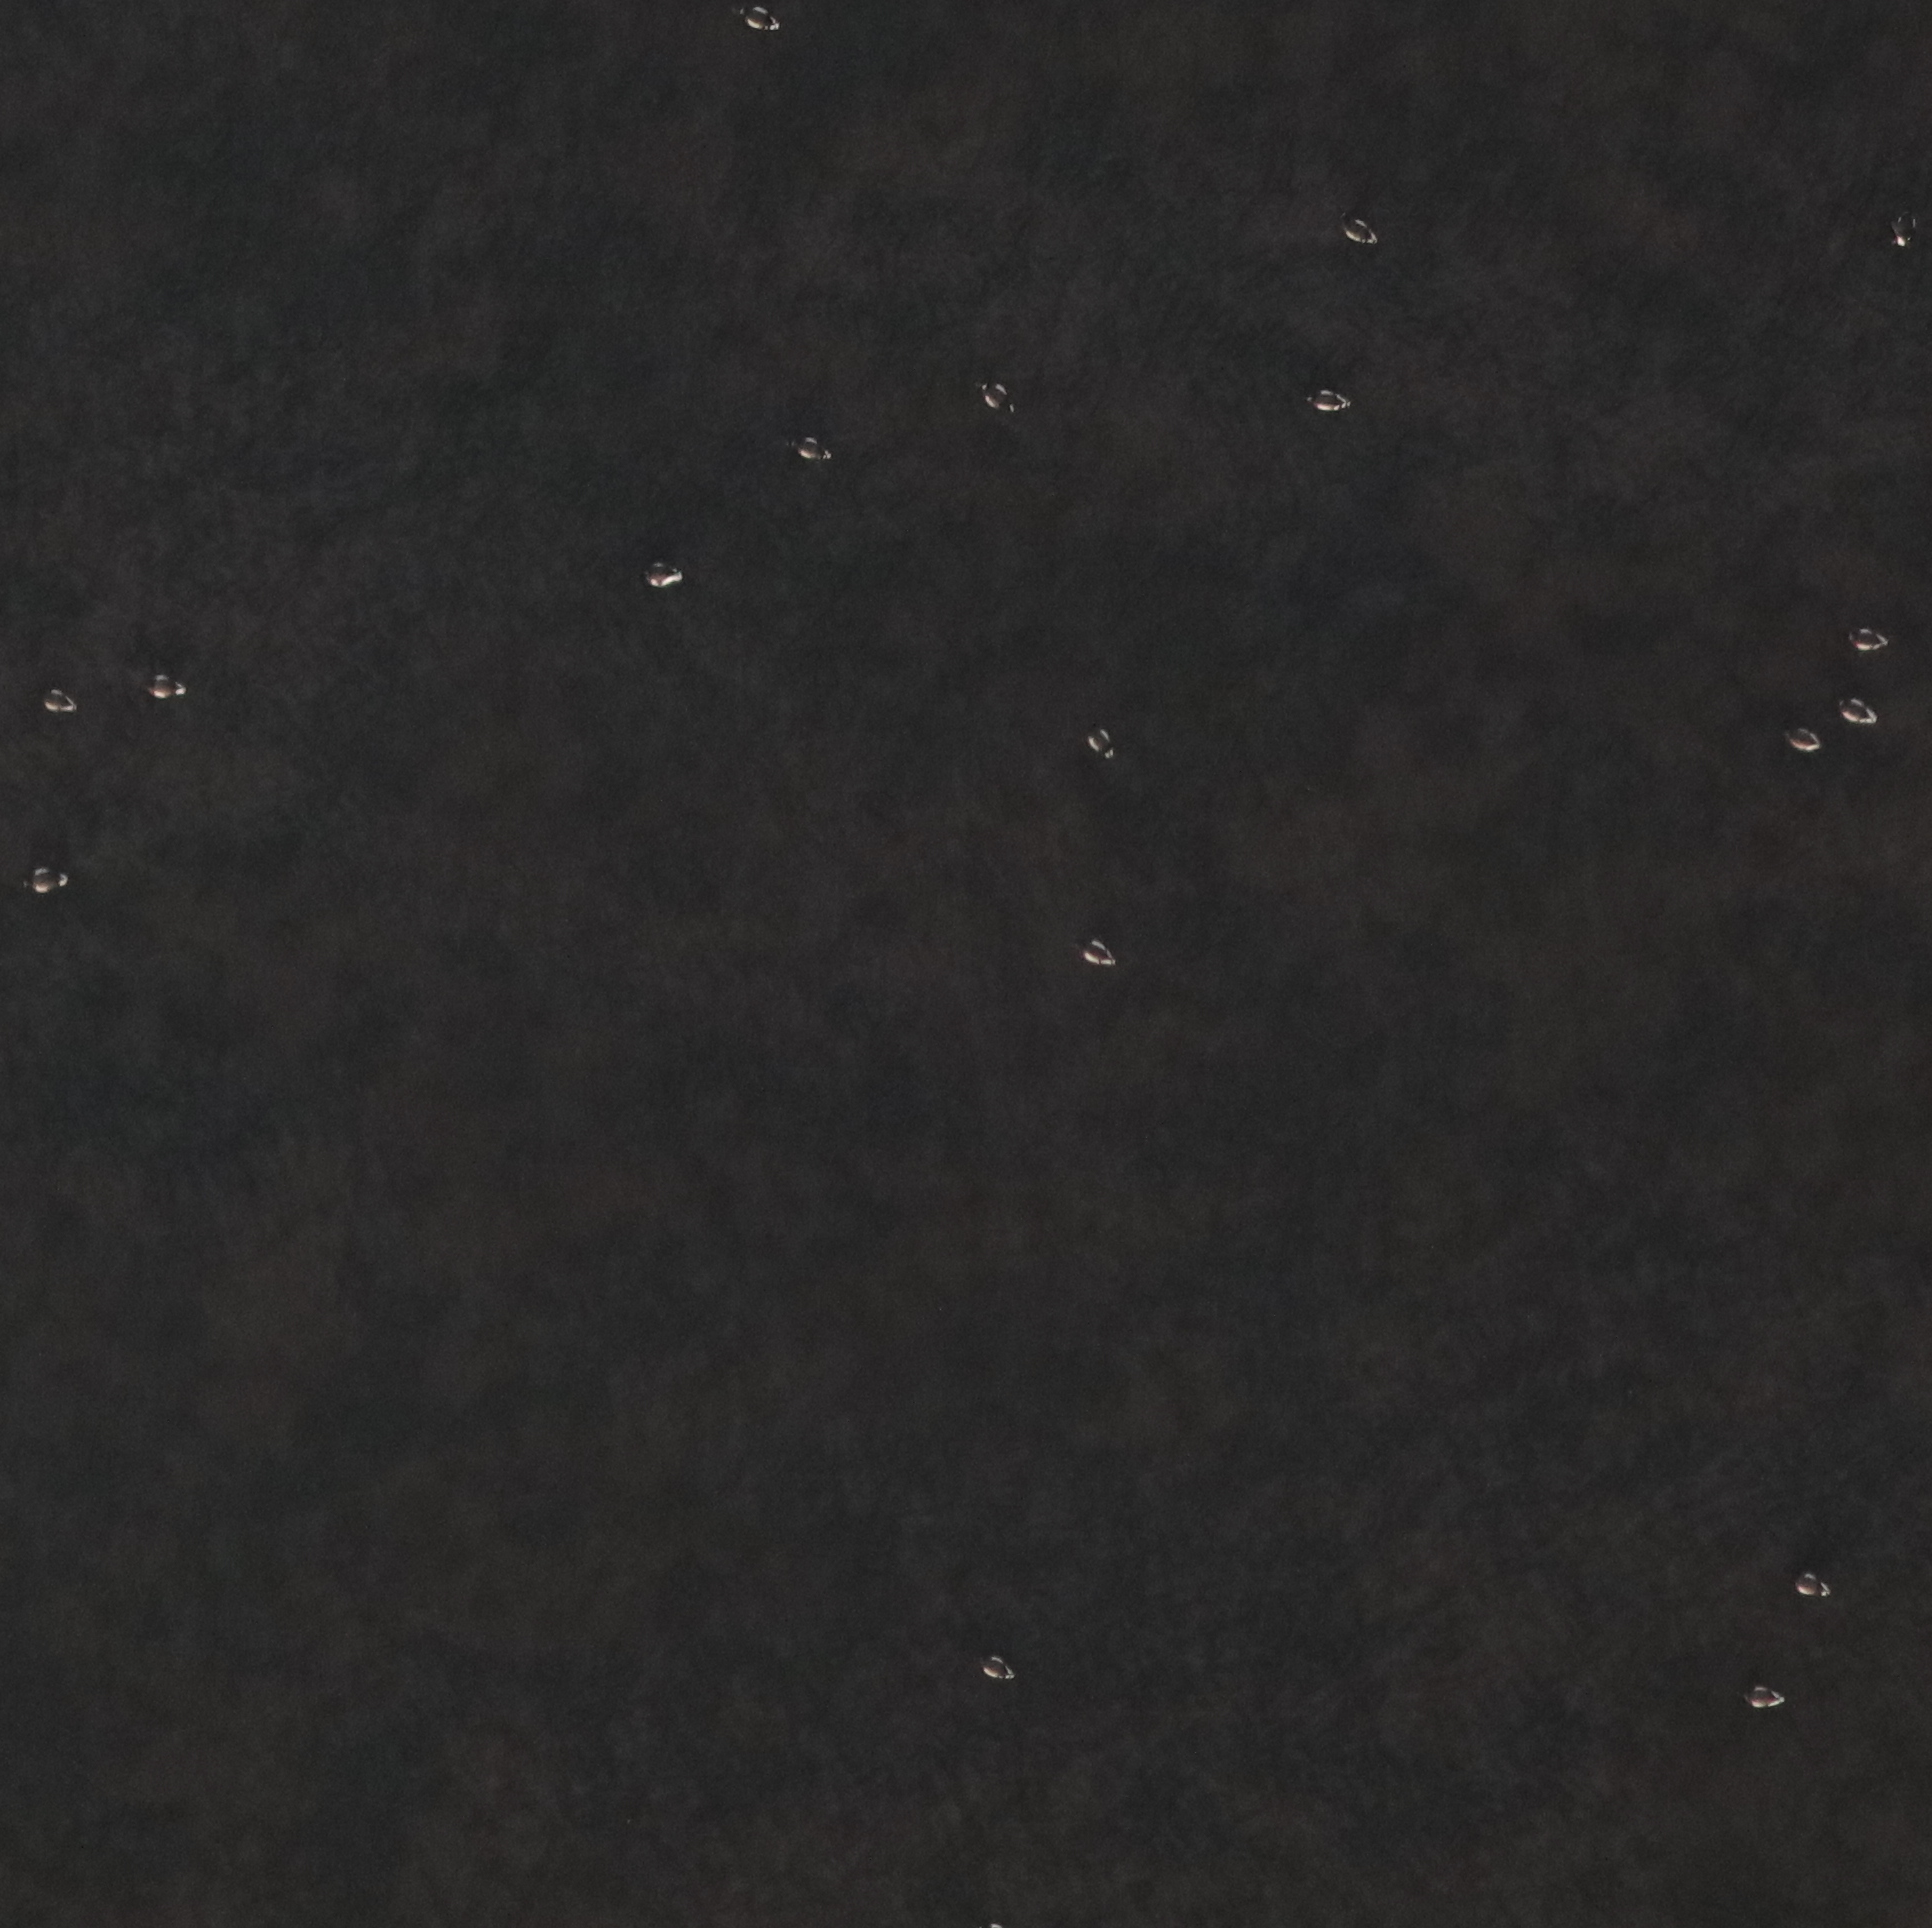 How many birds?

18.